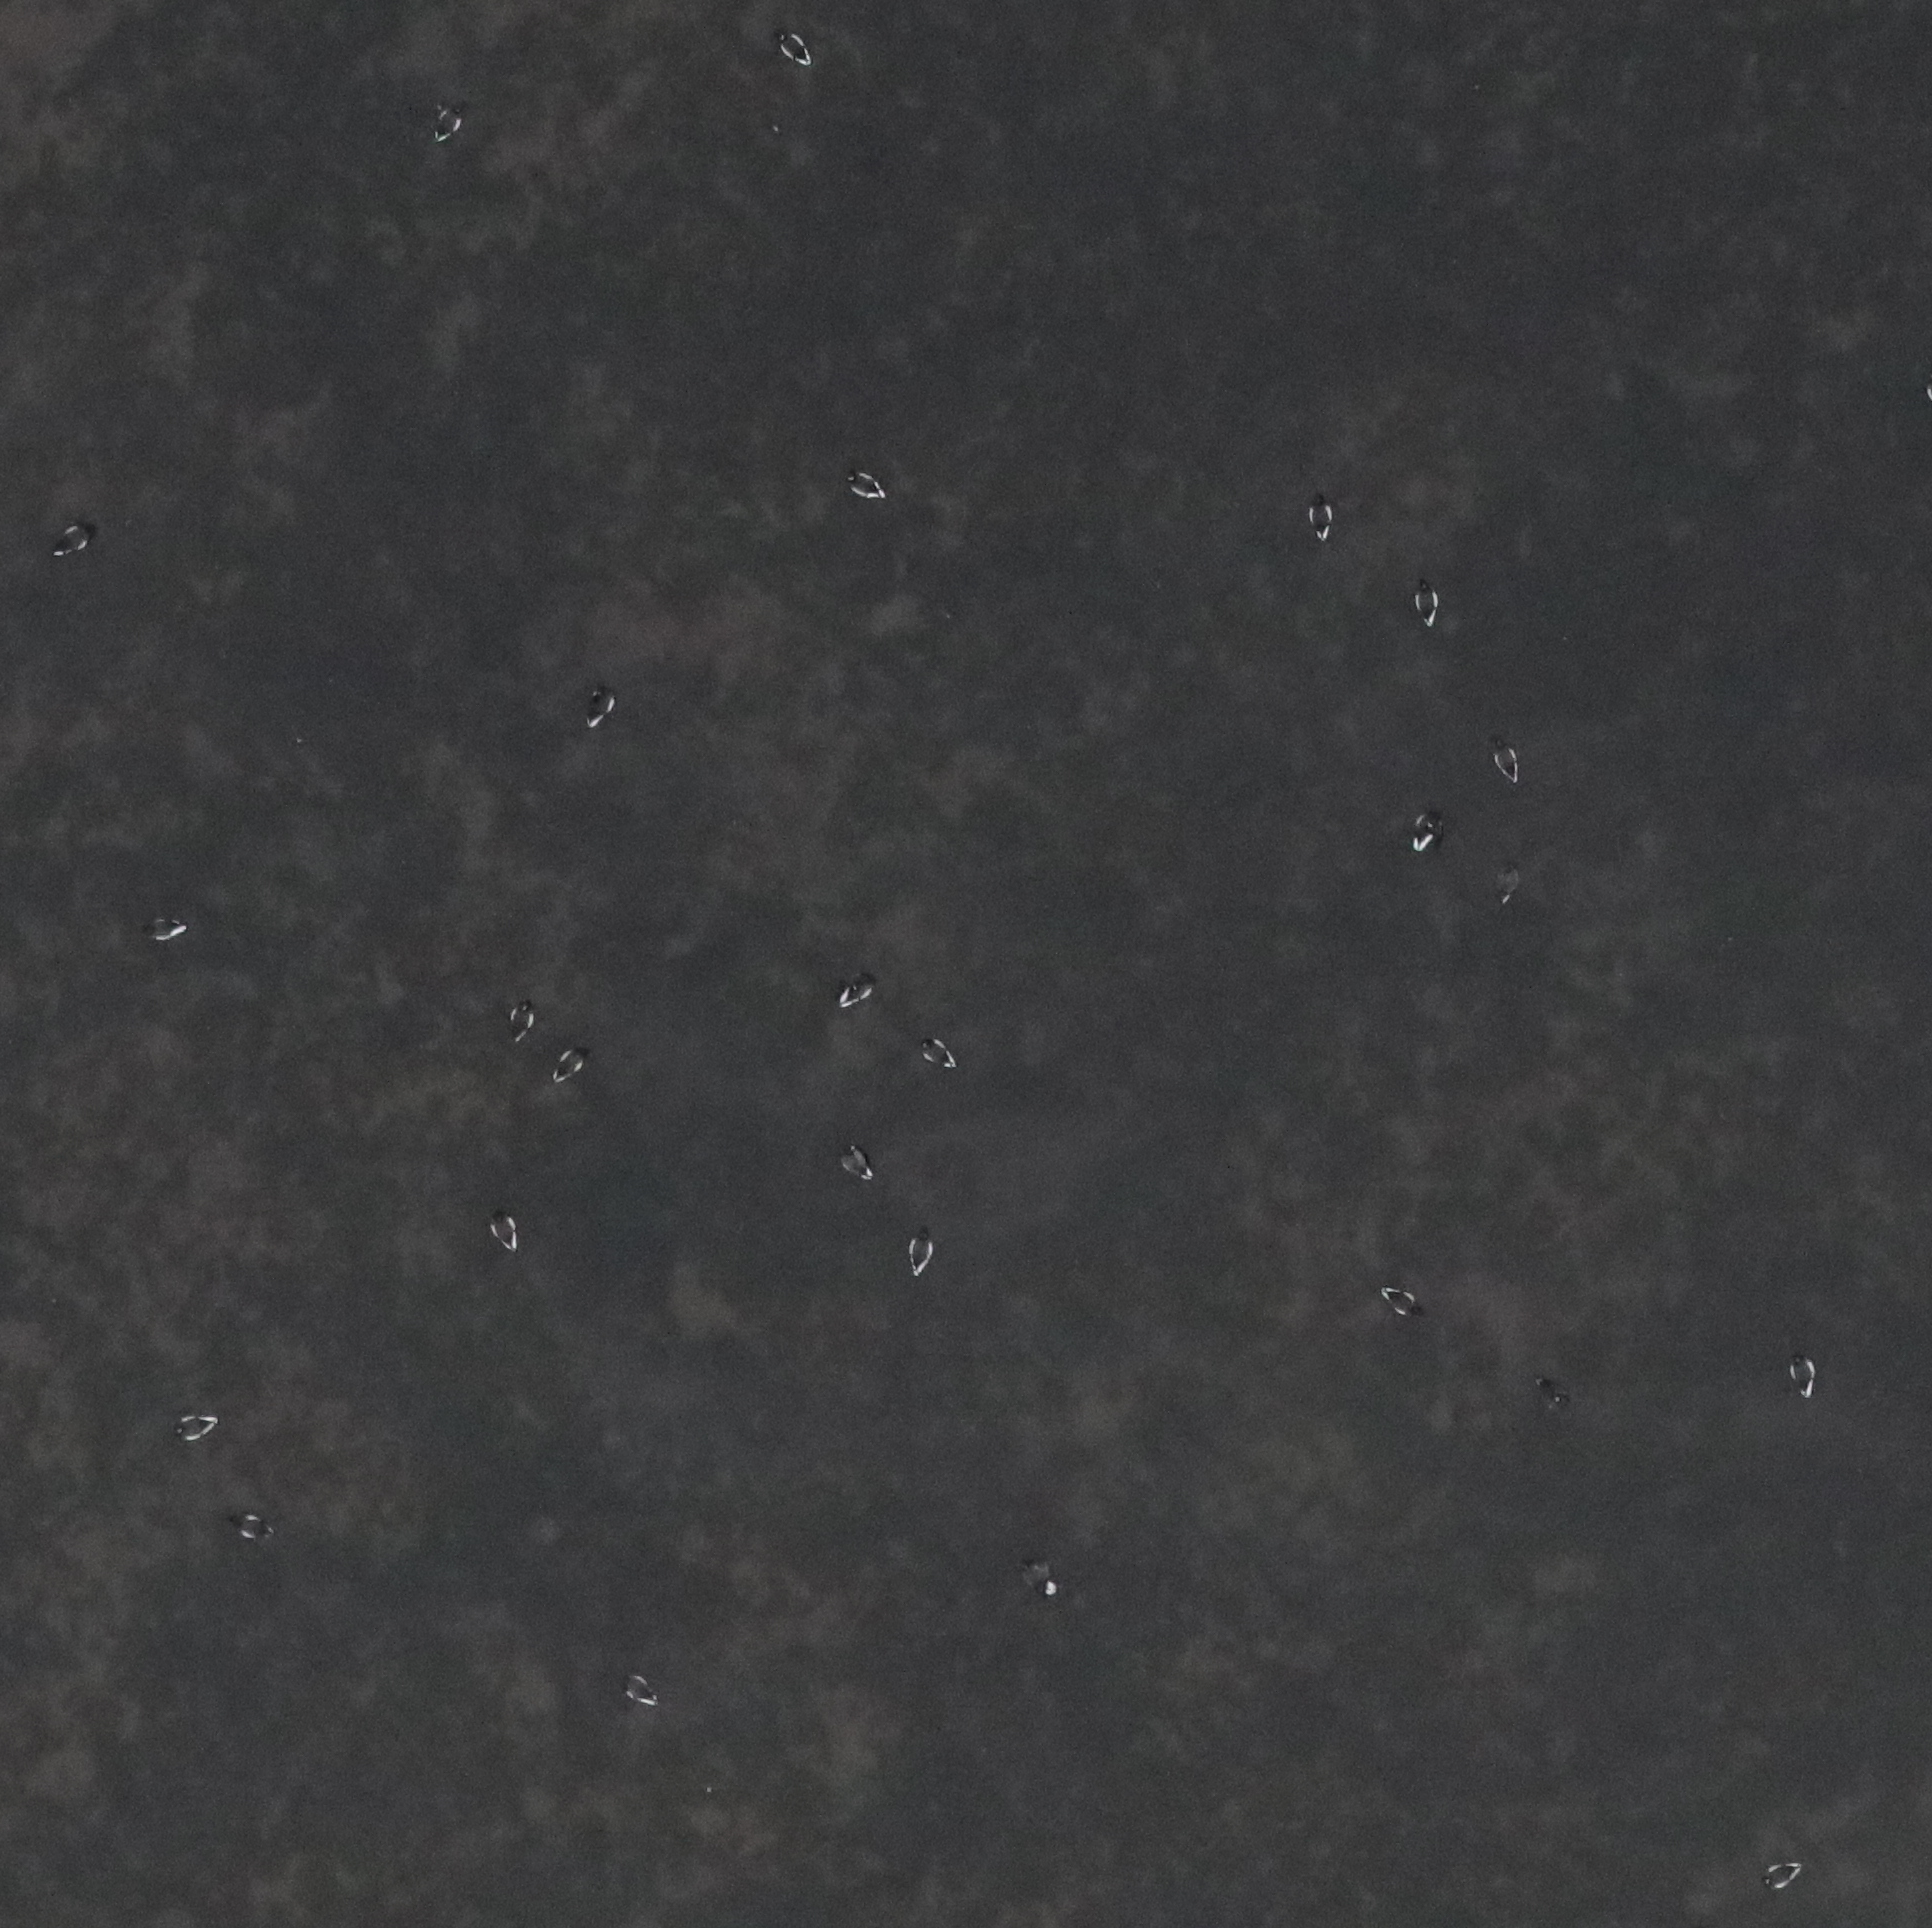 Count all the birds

26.